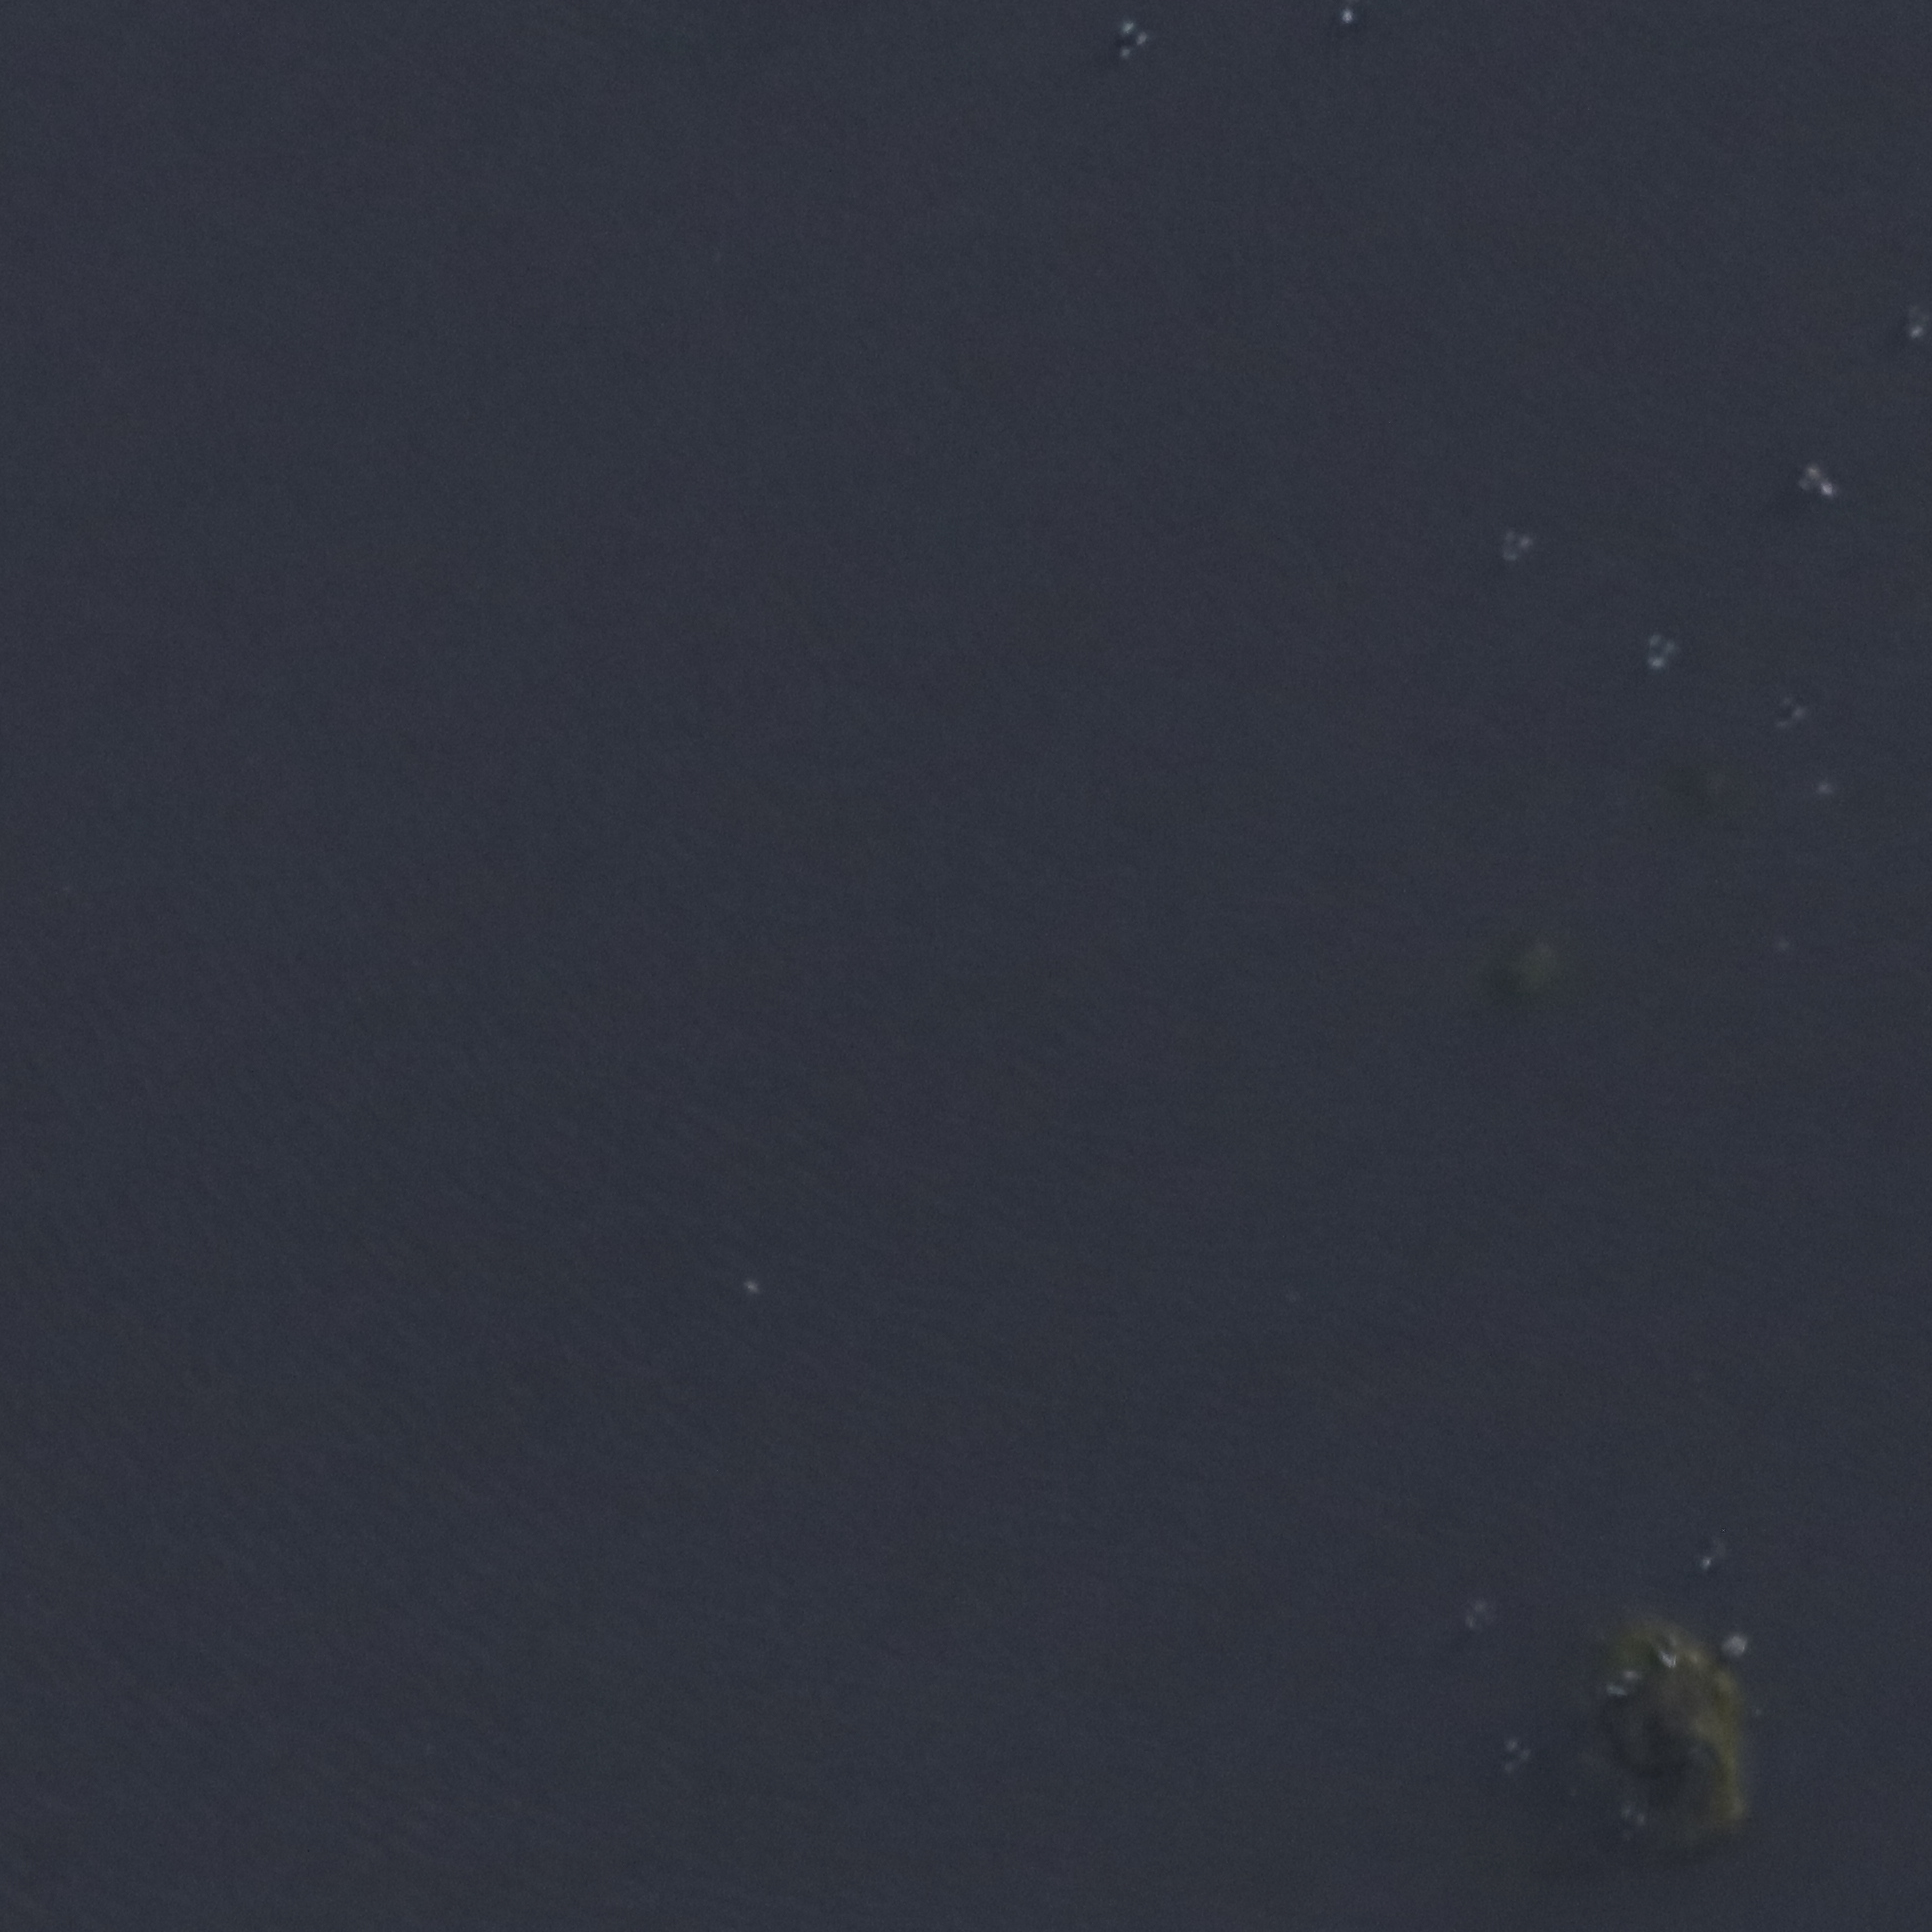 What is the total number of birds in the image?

13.